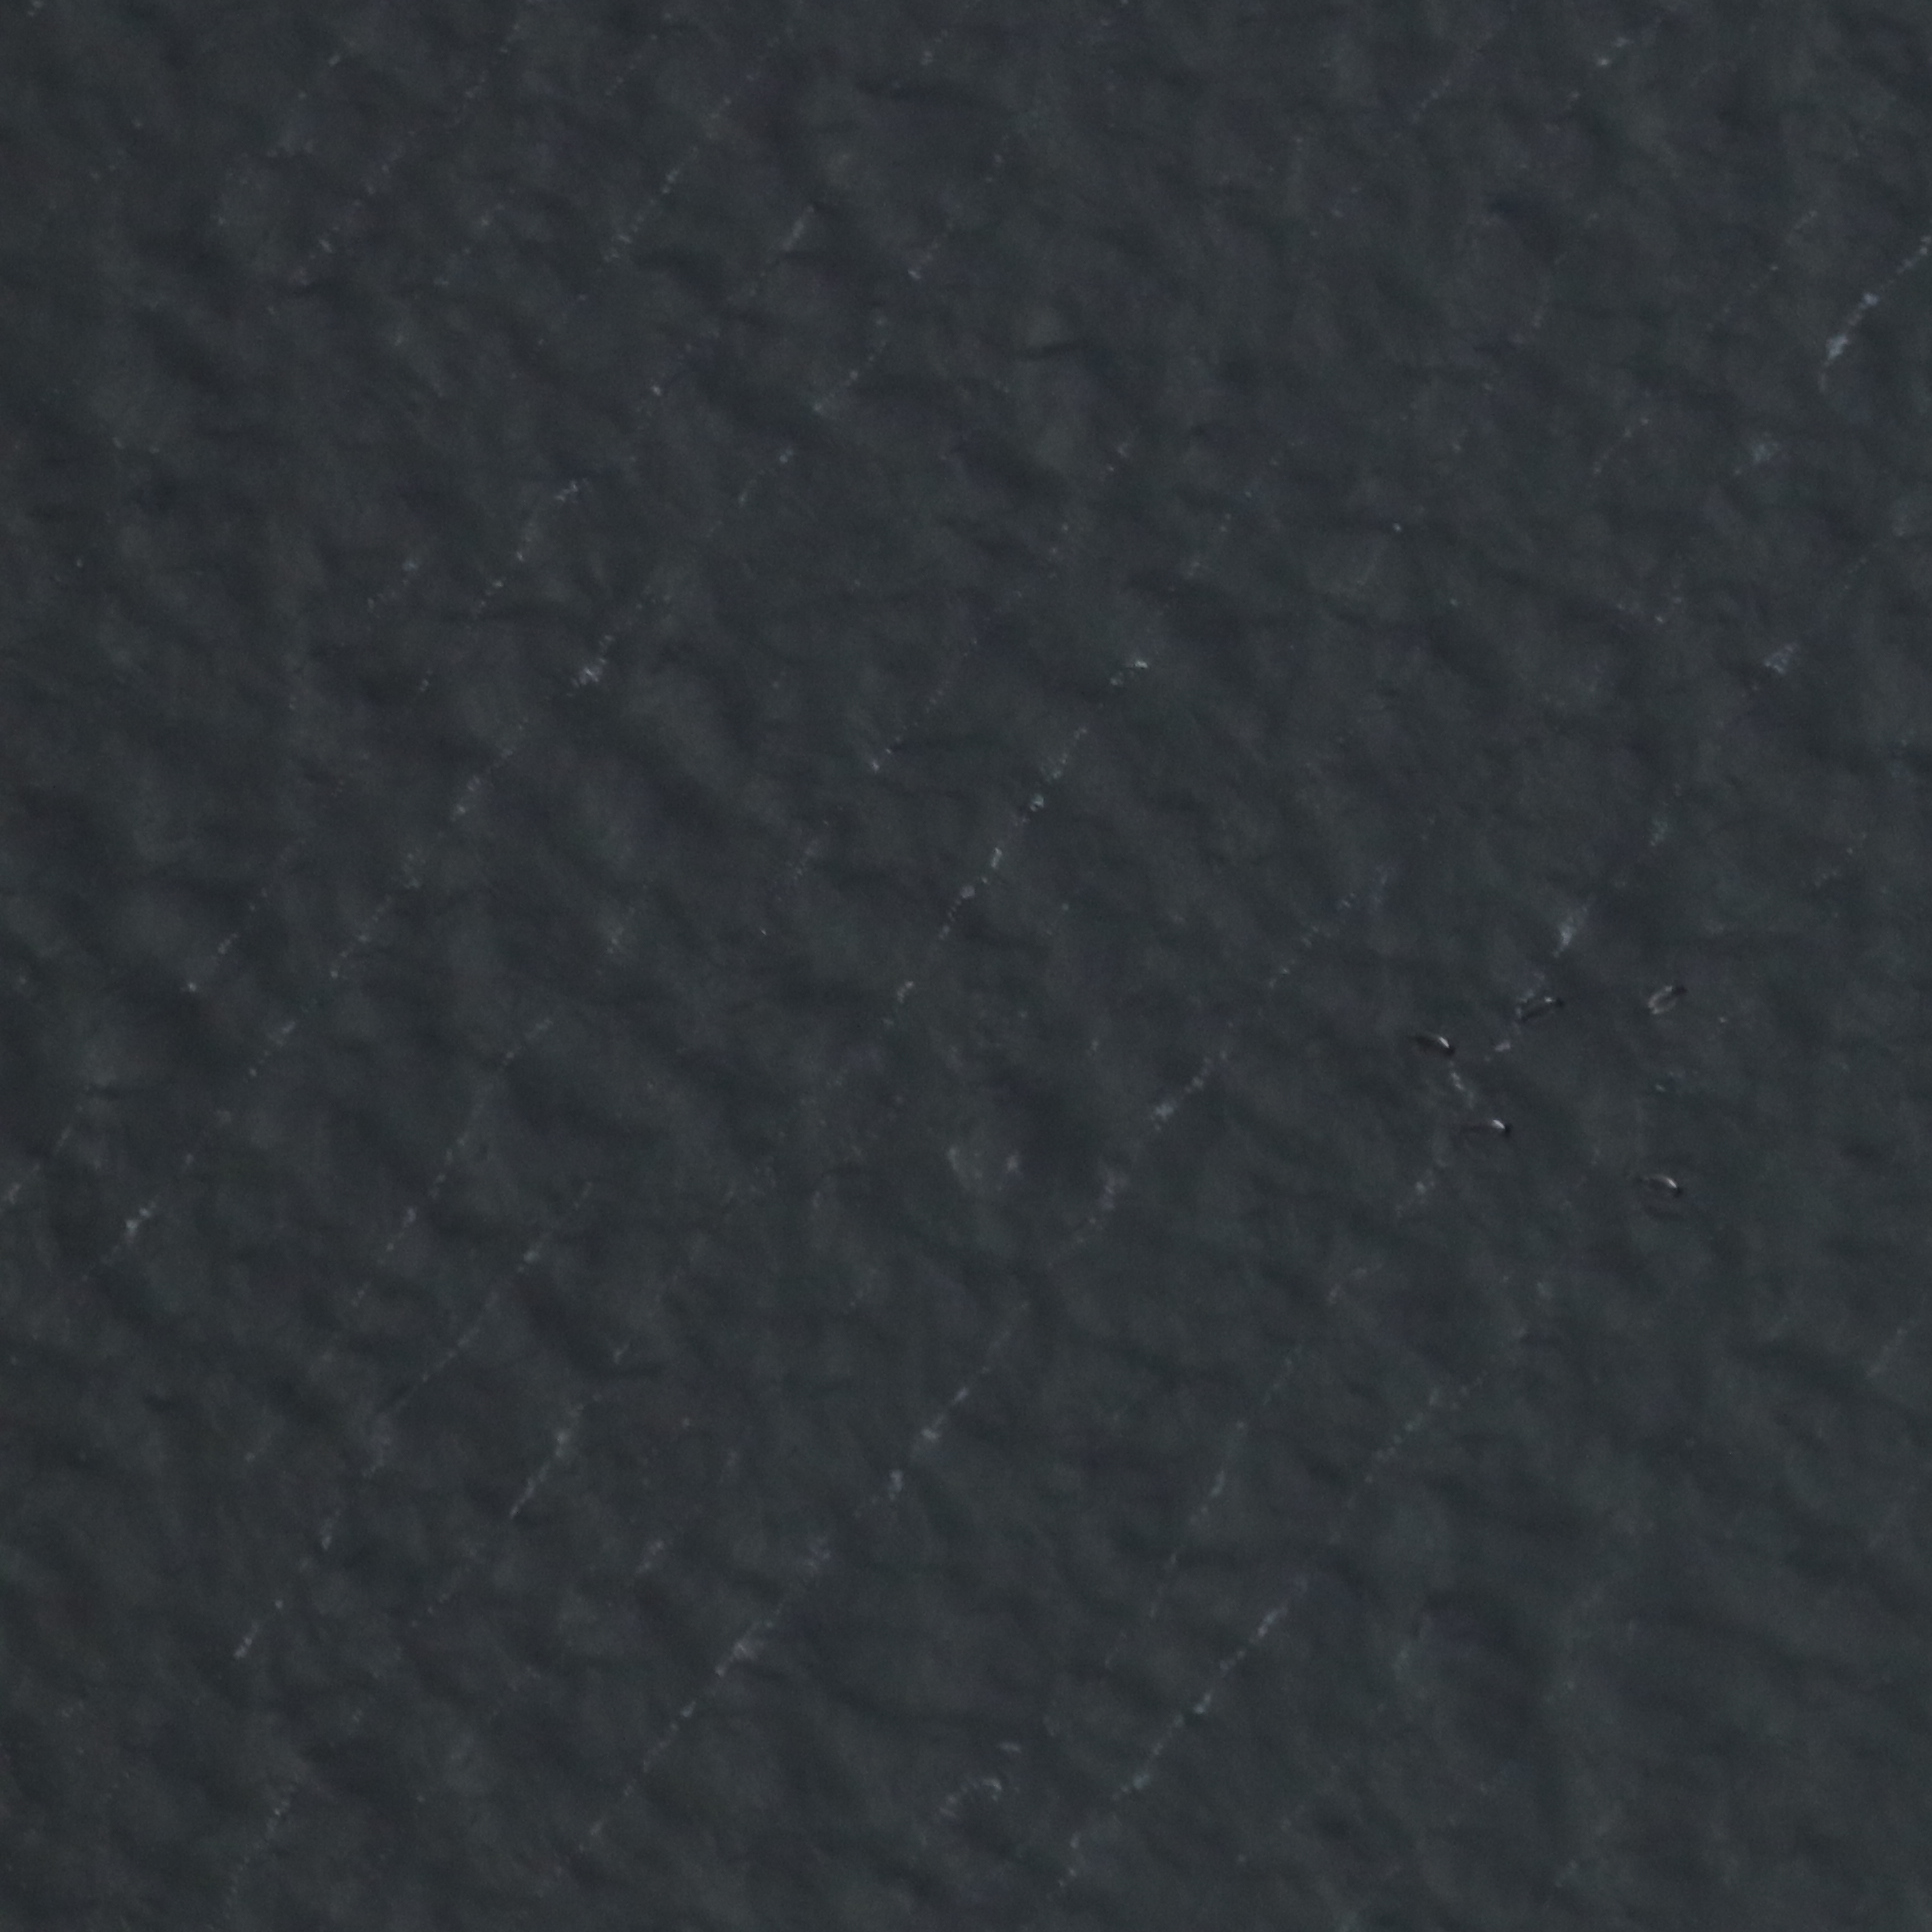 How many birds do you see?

5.